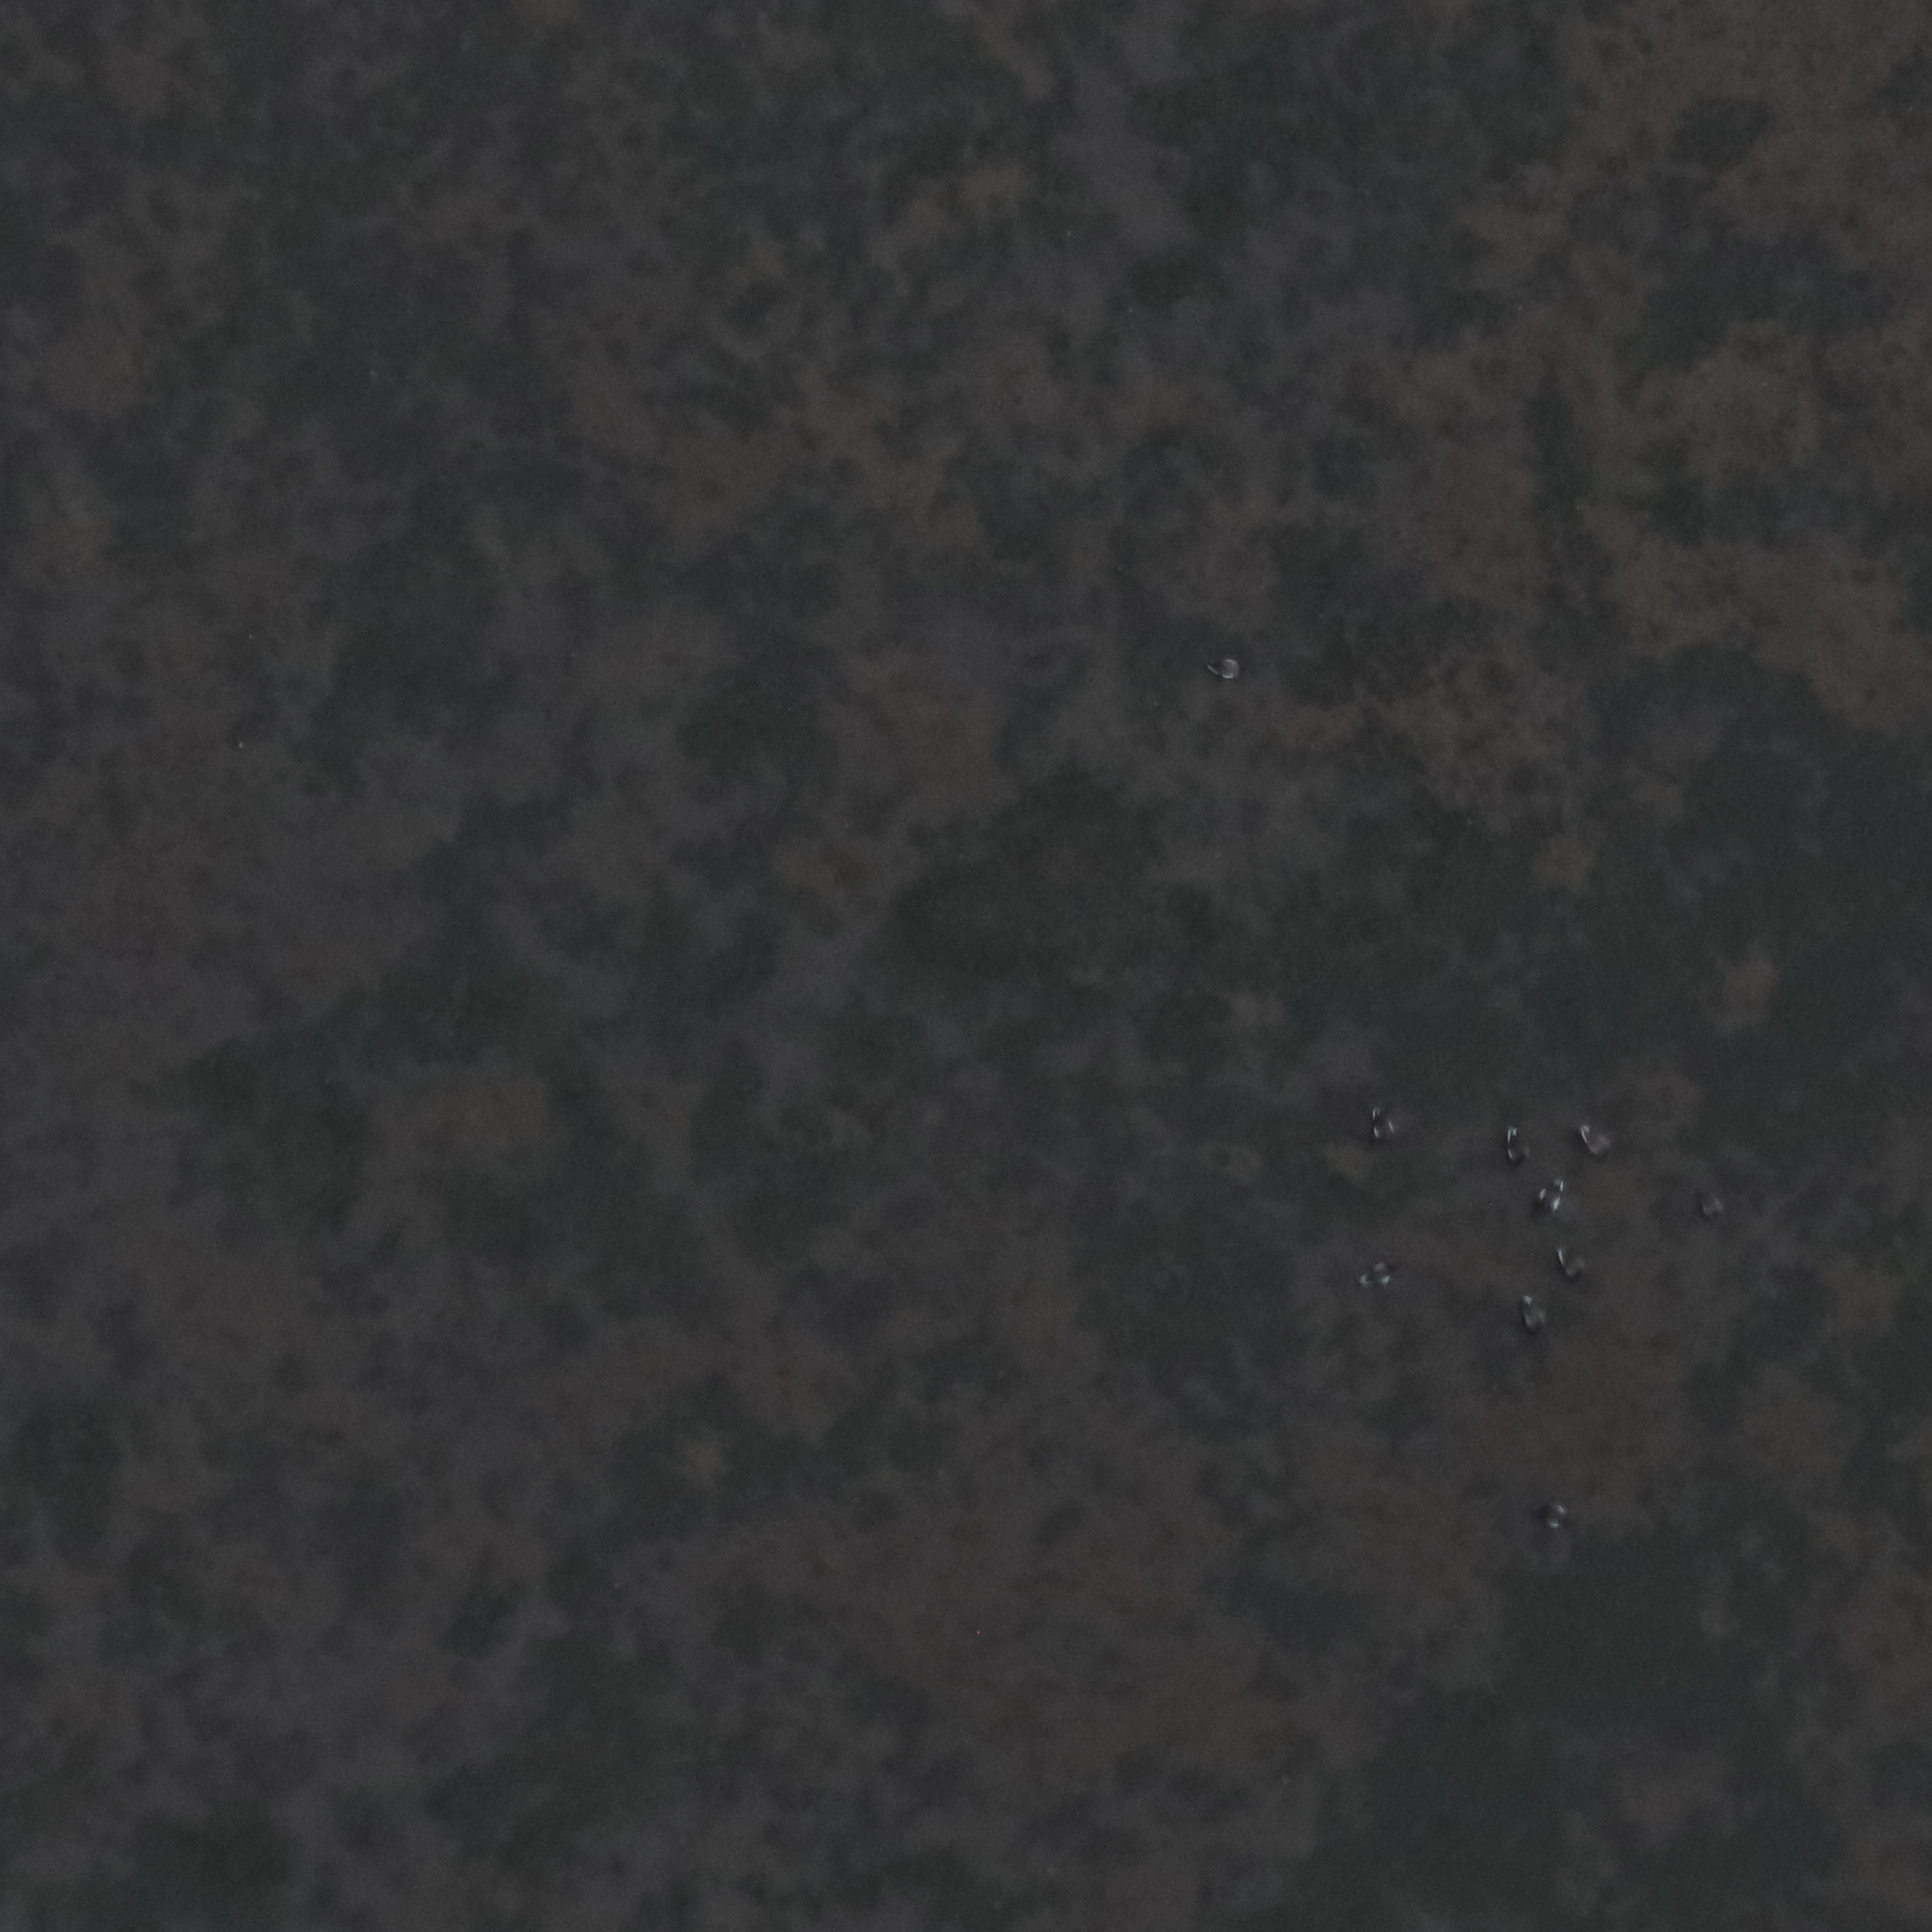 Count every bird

10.